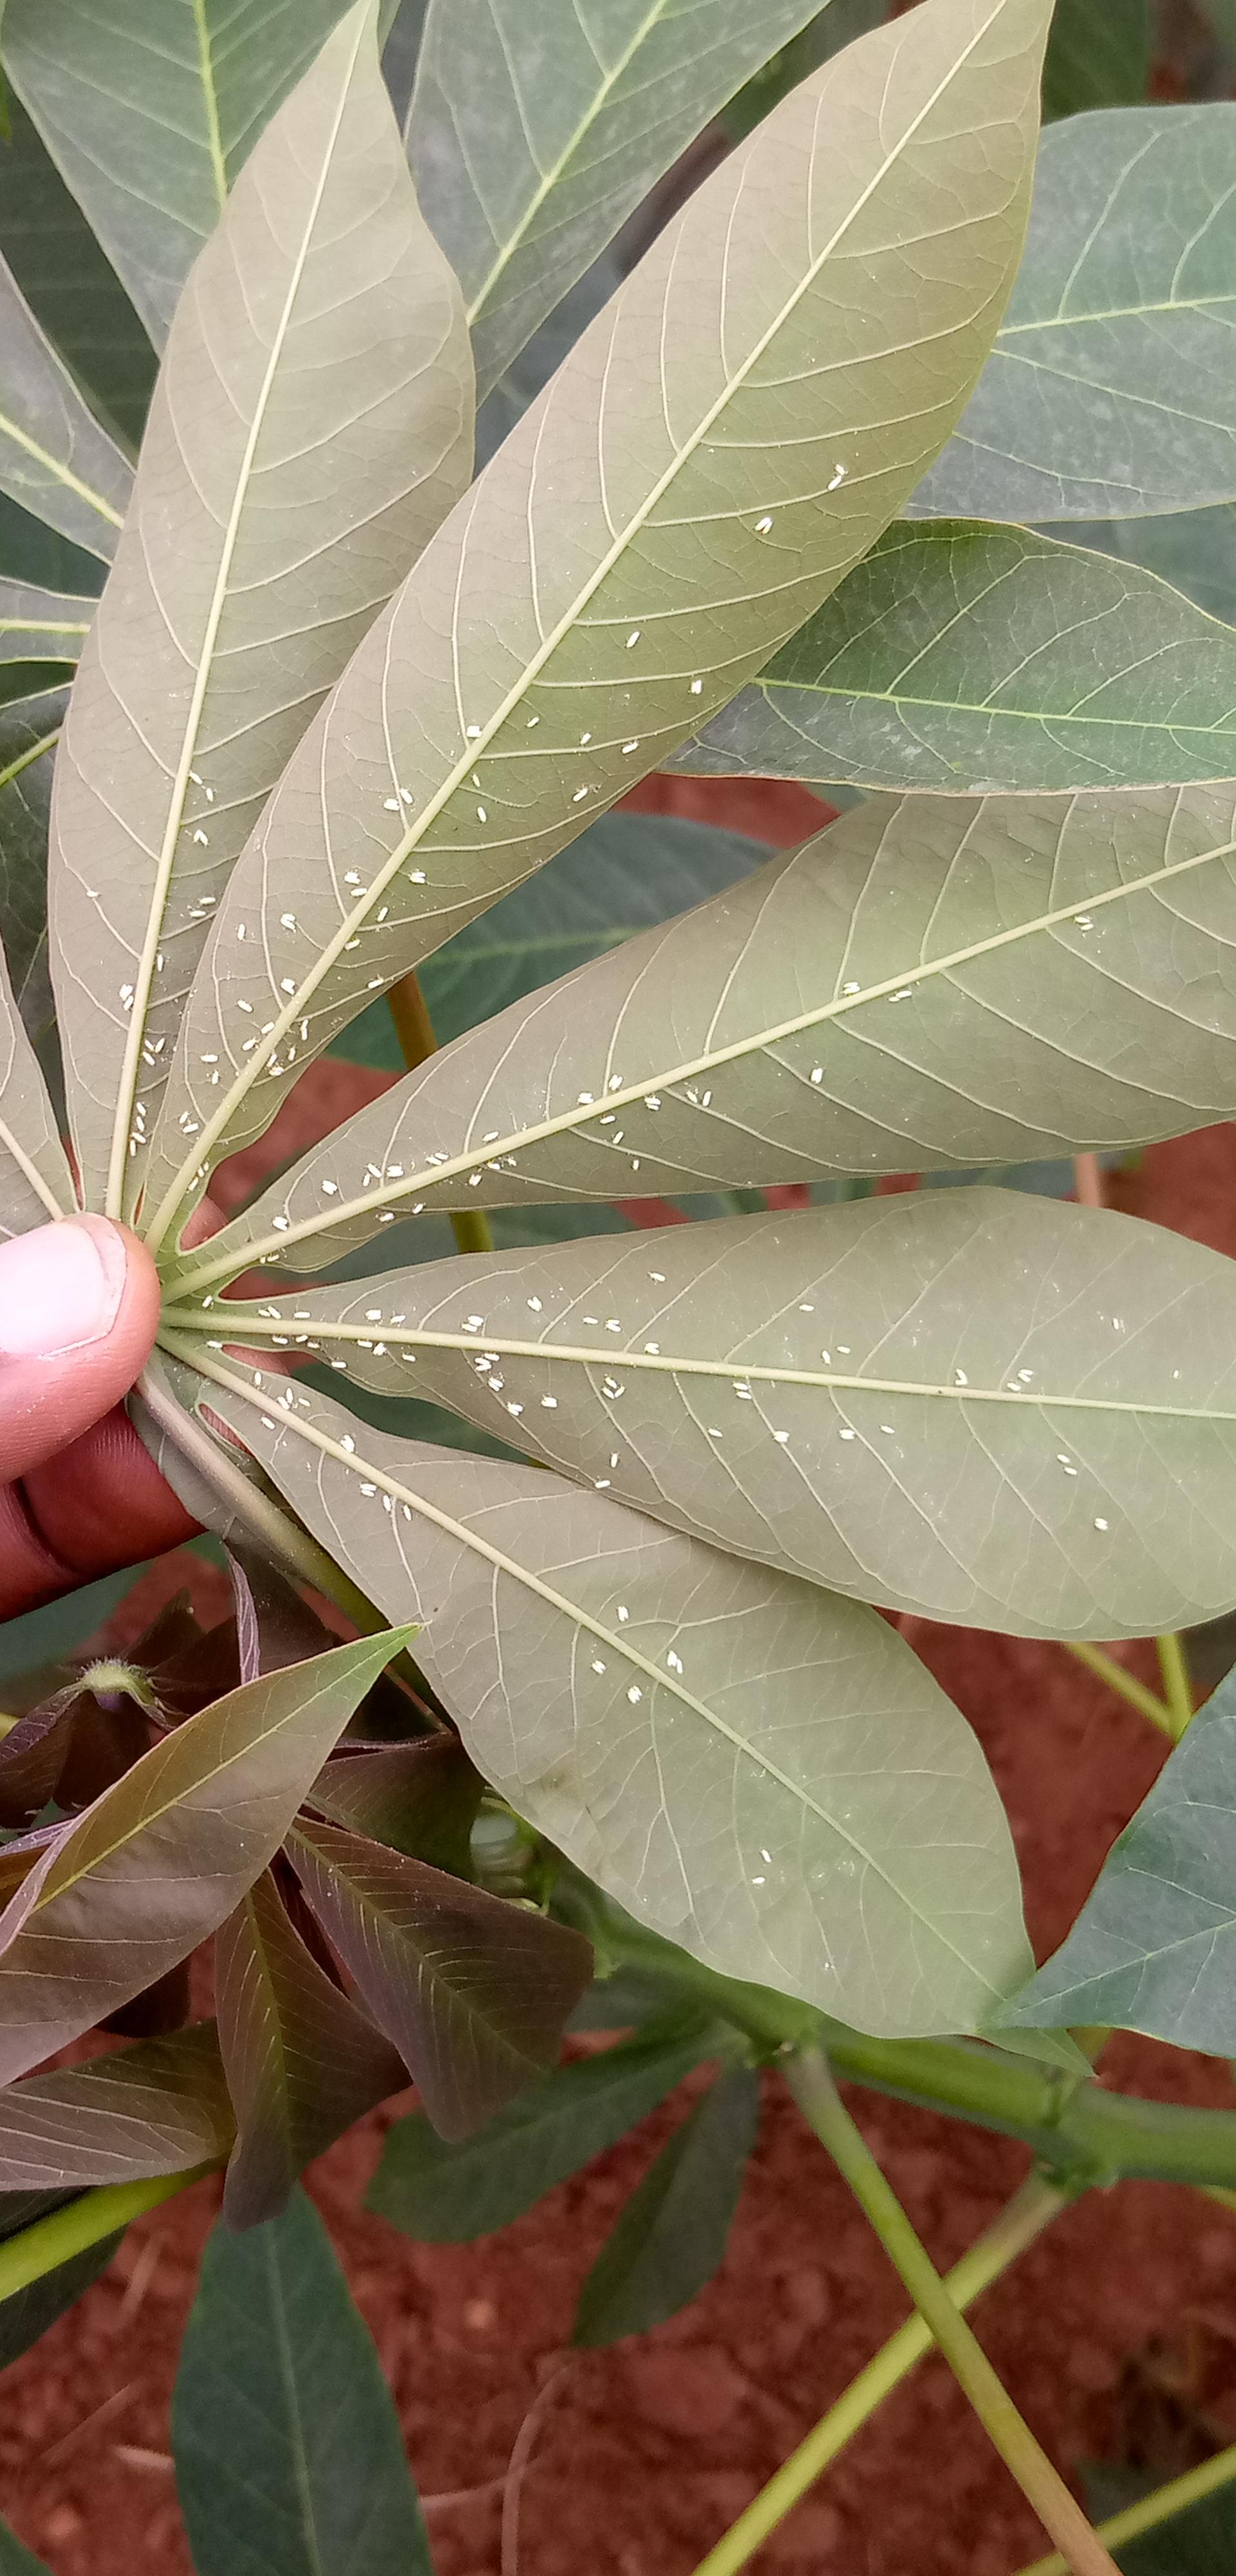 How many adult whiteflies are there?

144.